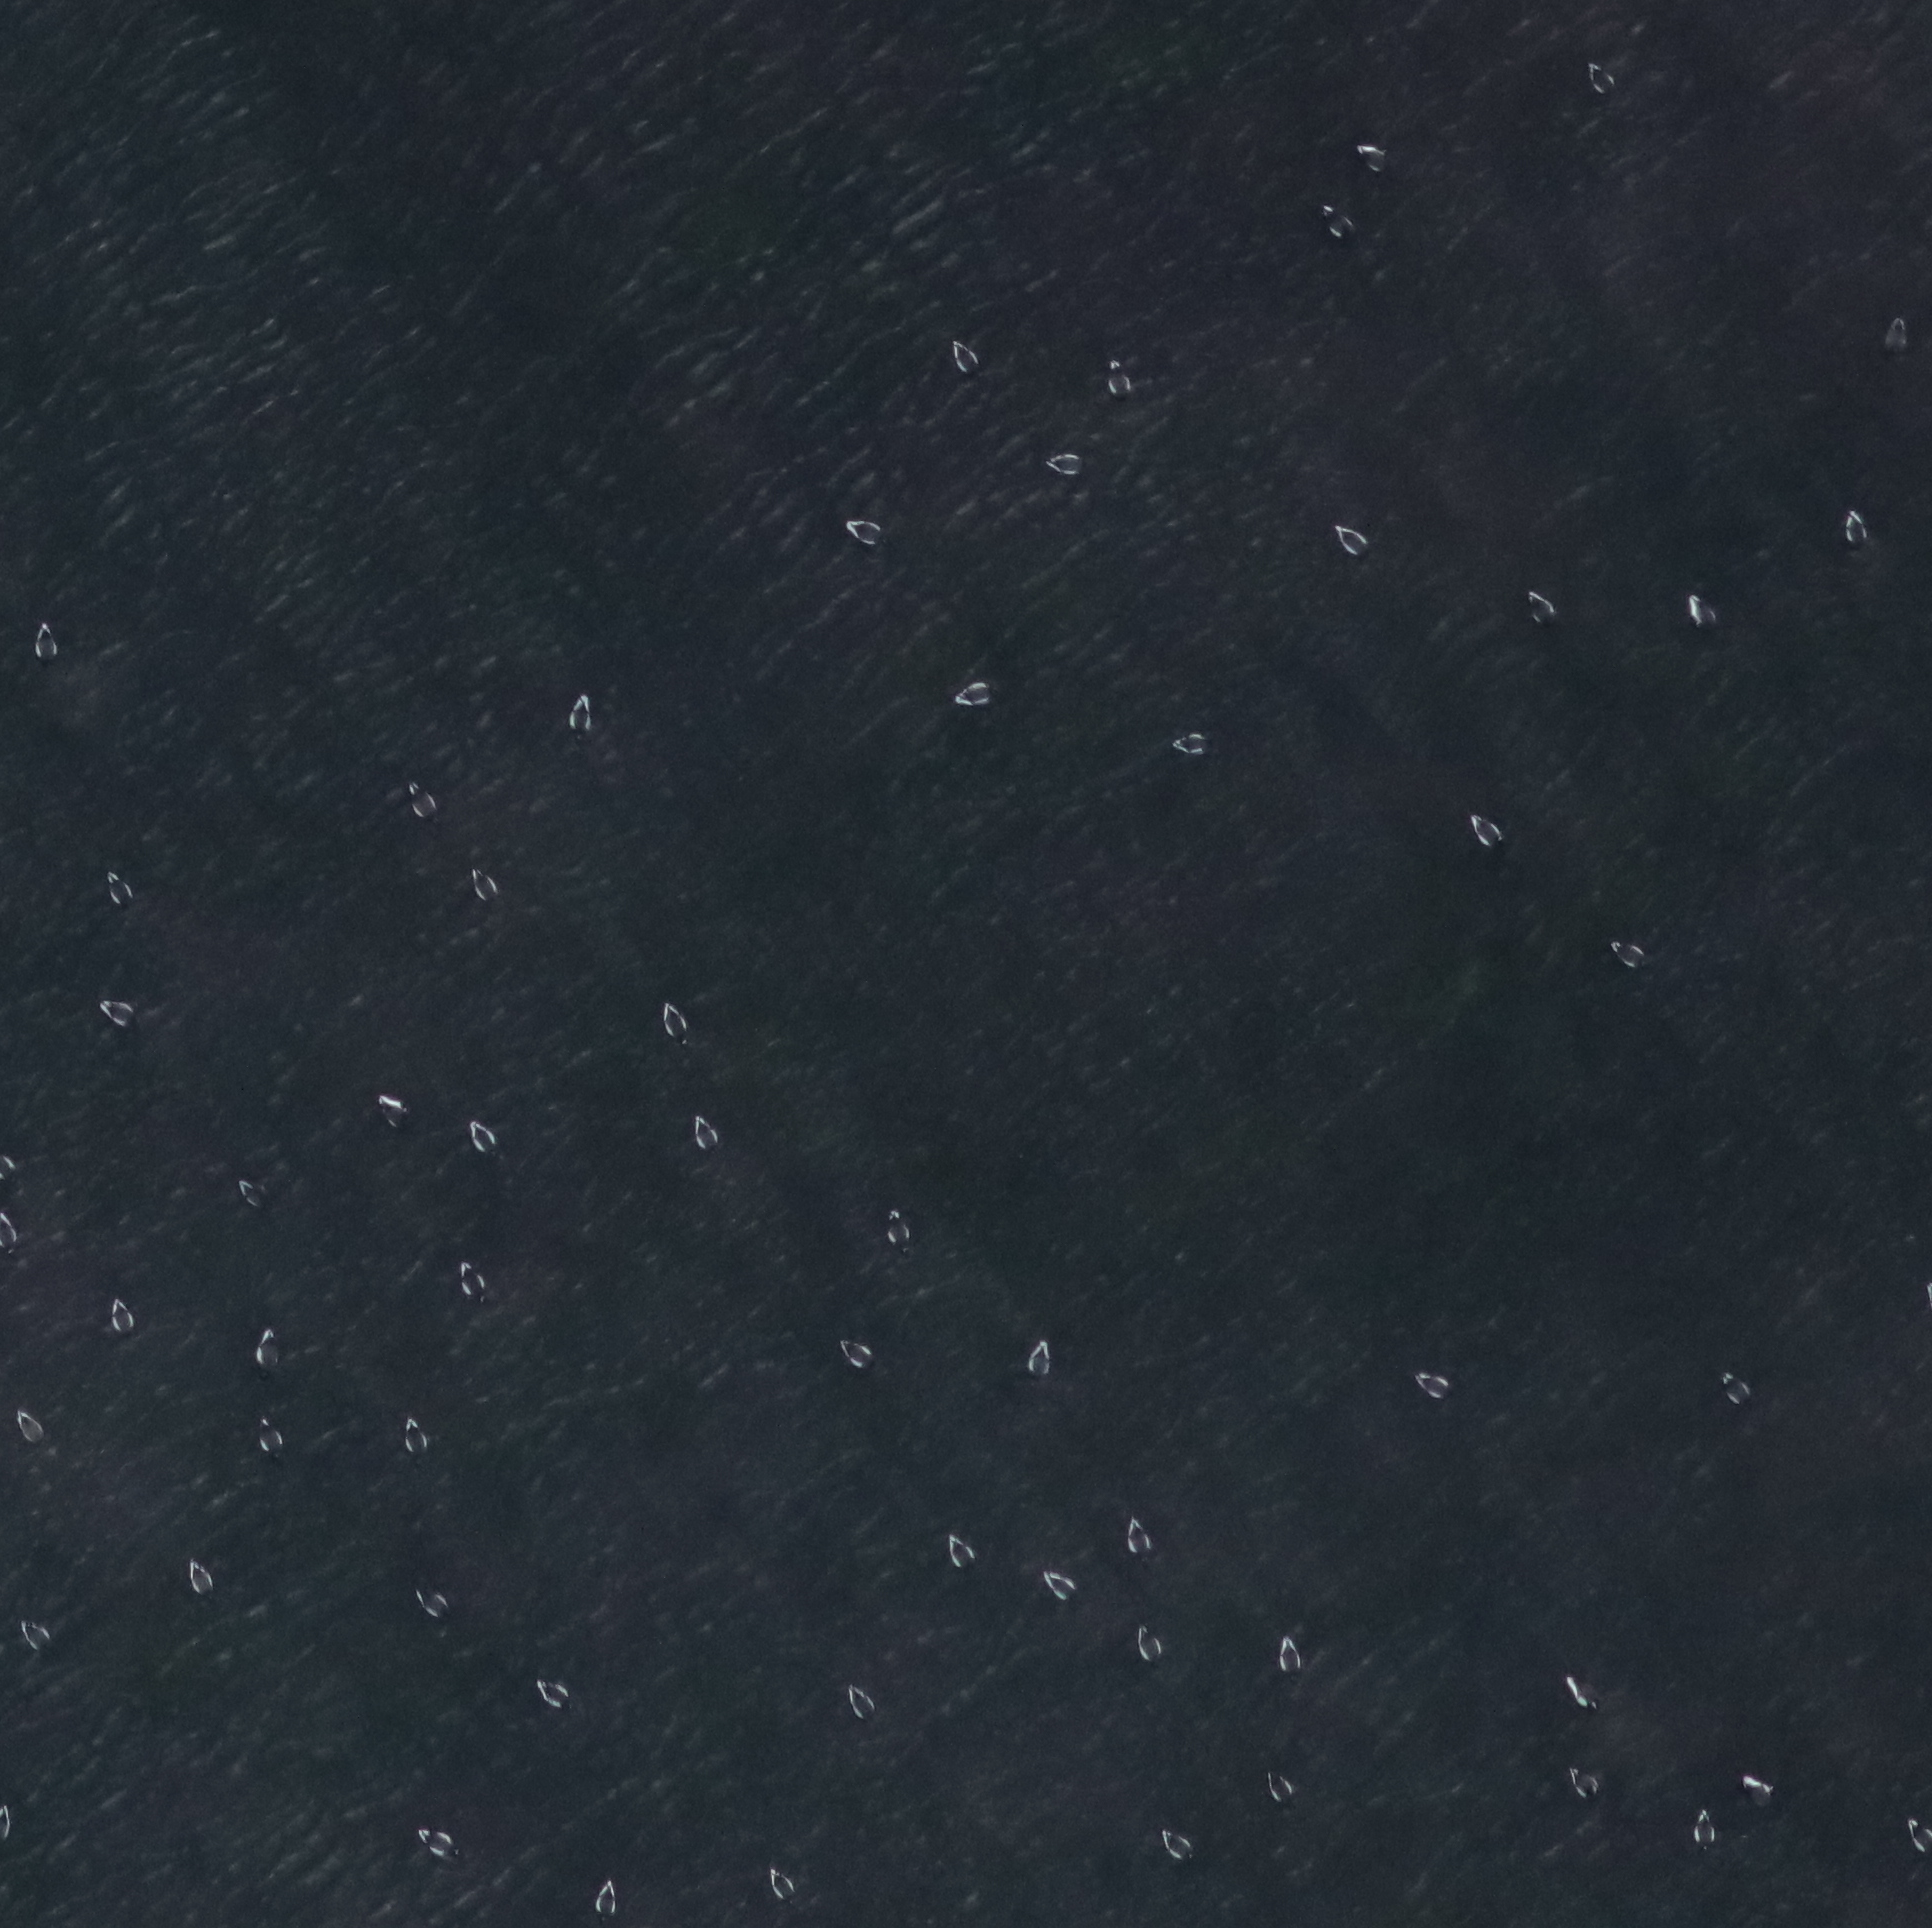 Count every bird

59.